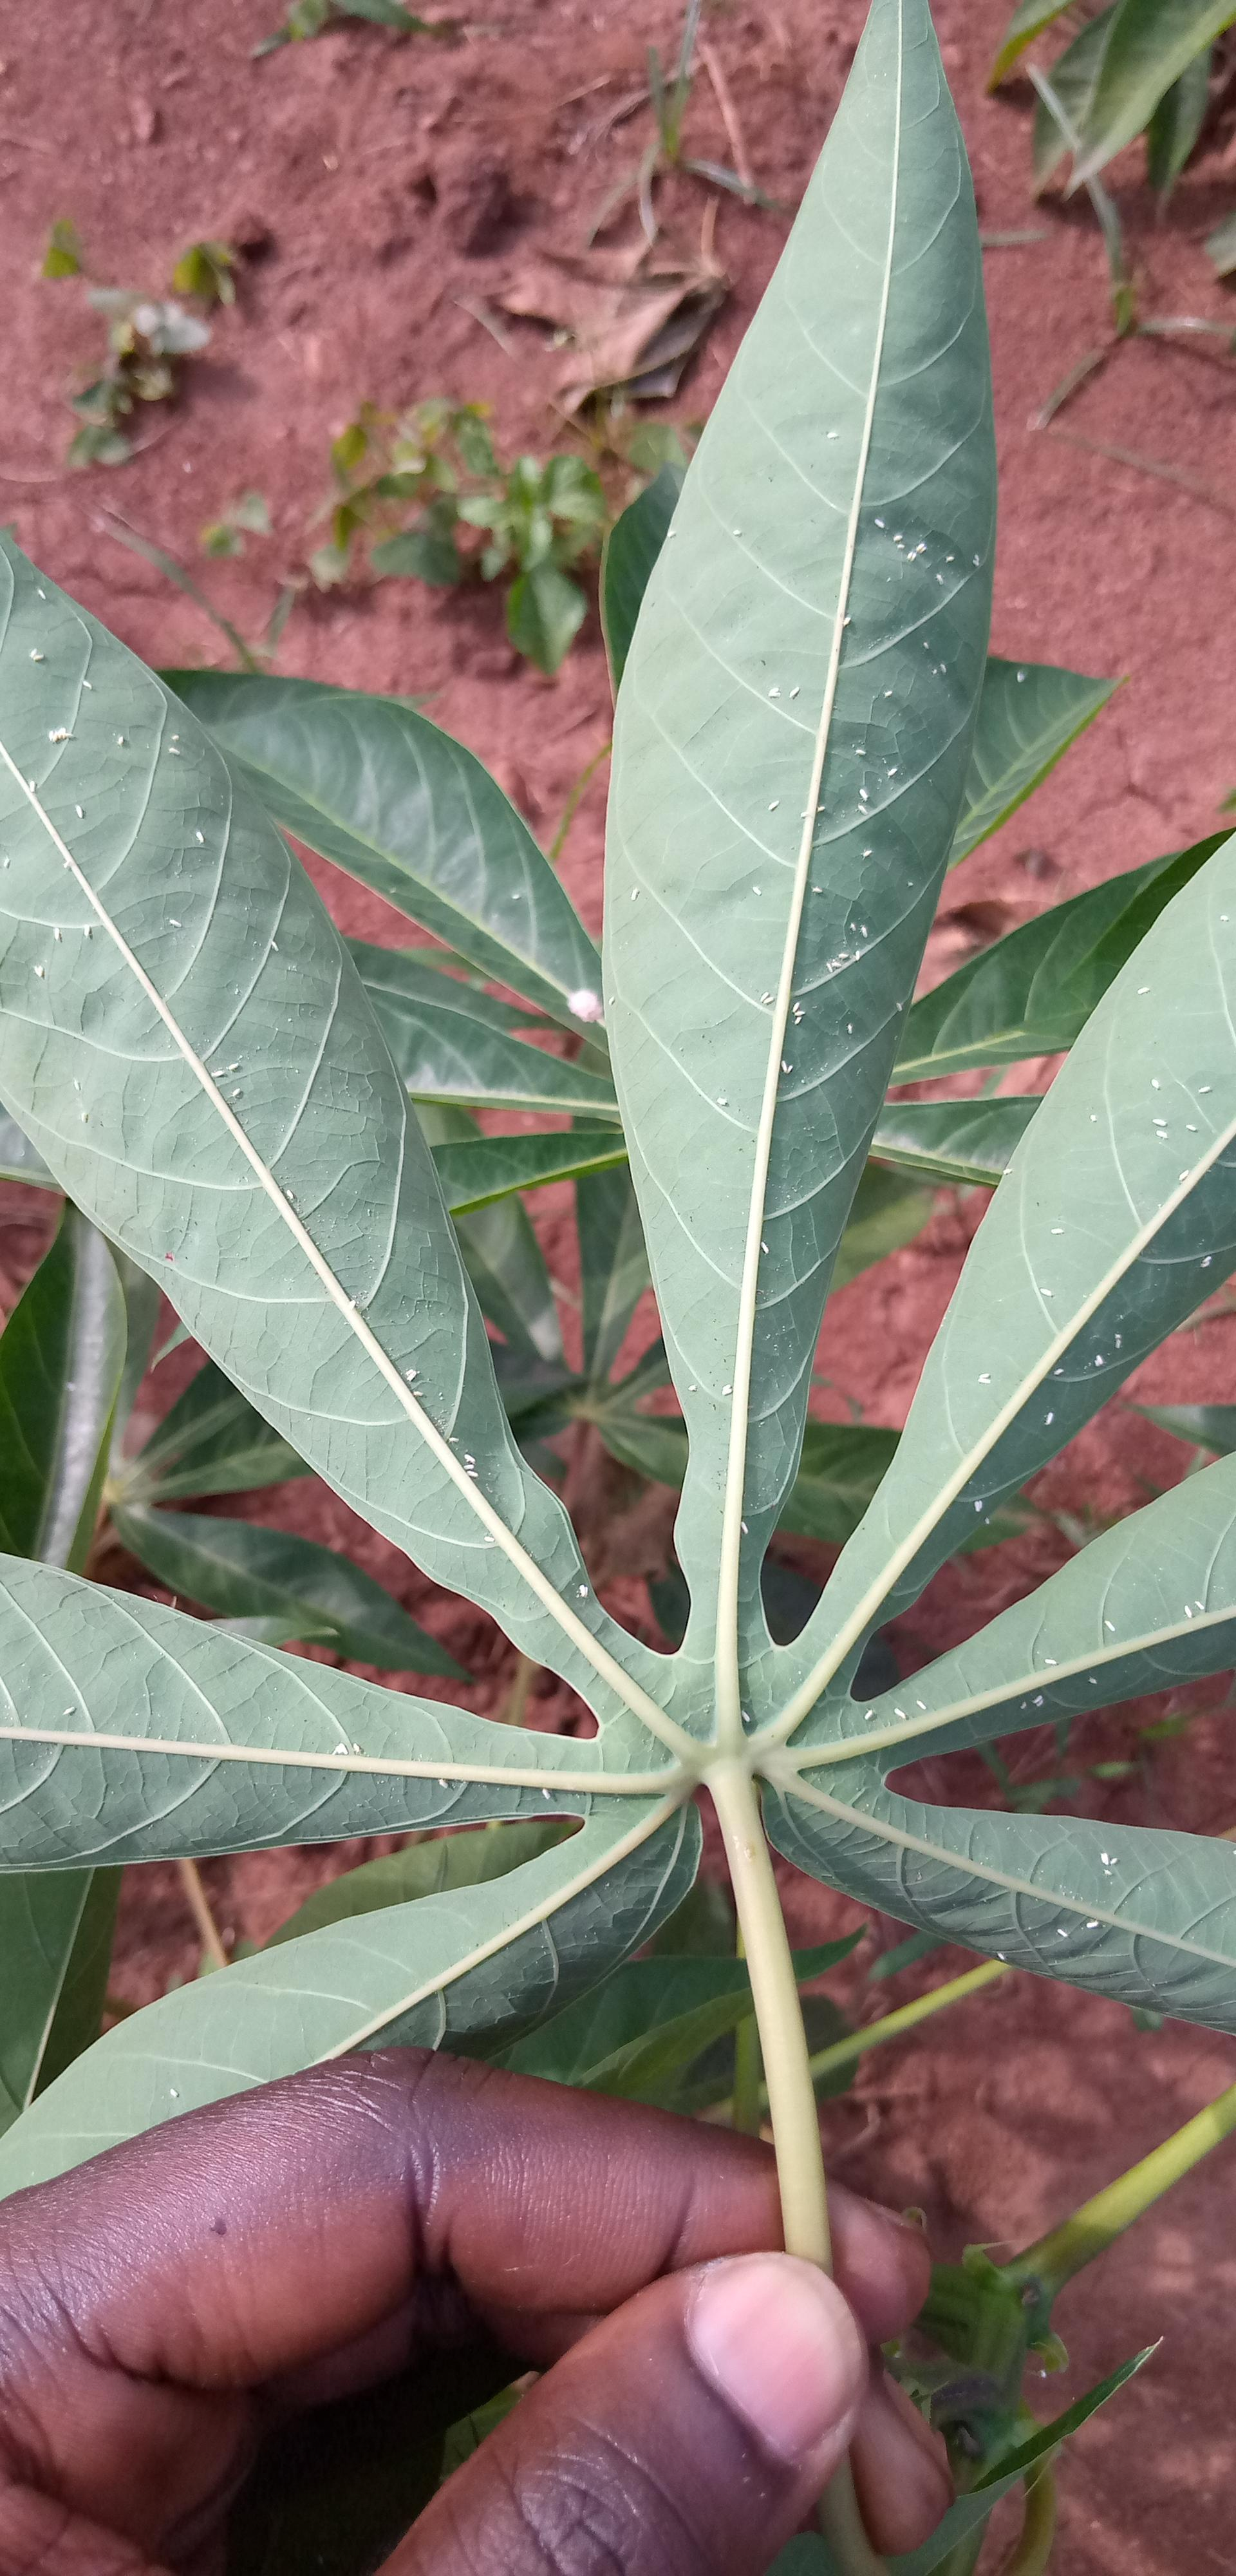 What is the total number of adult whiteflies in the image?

133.